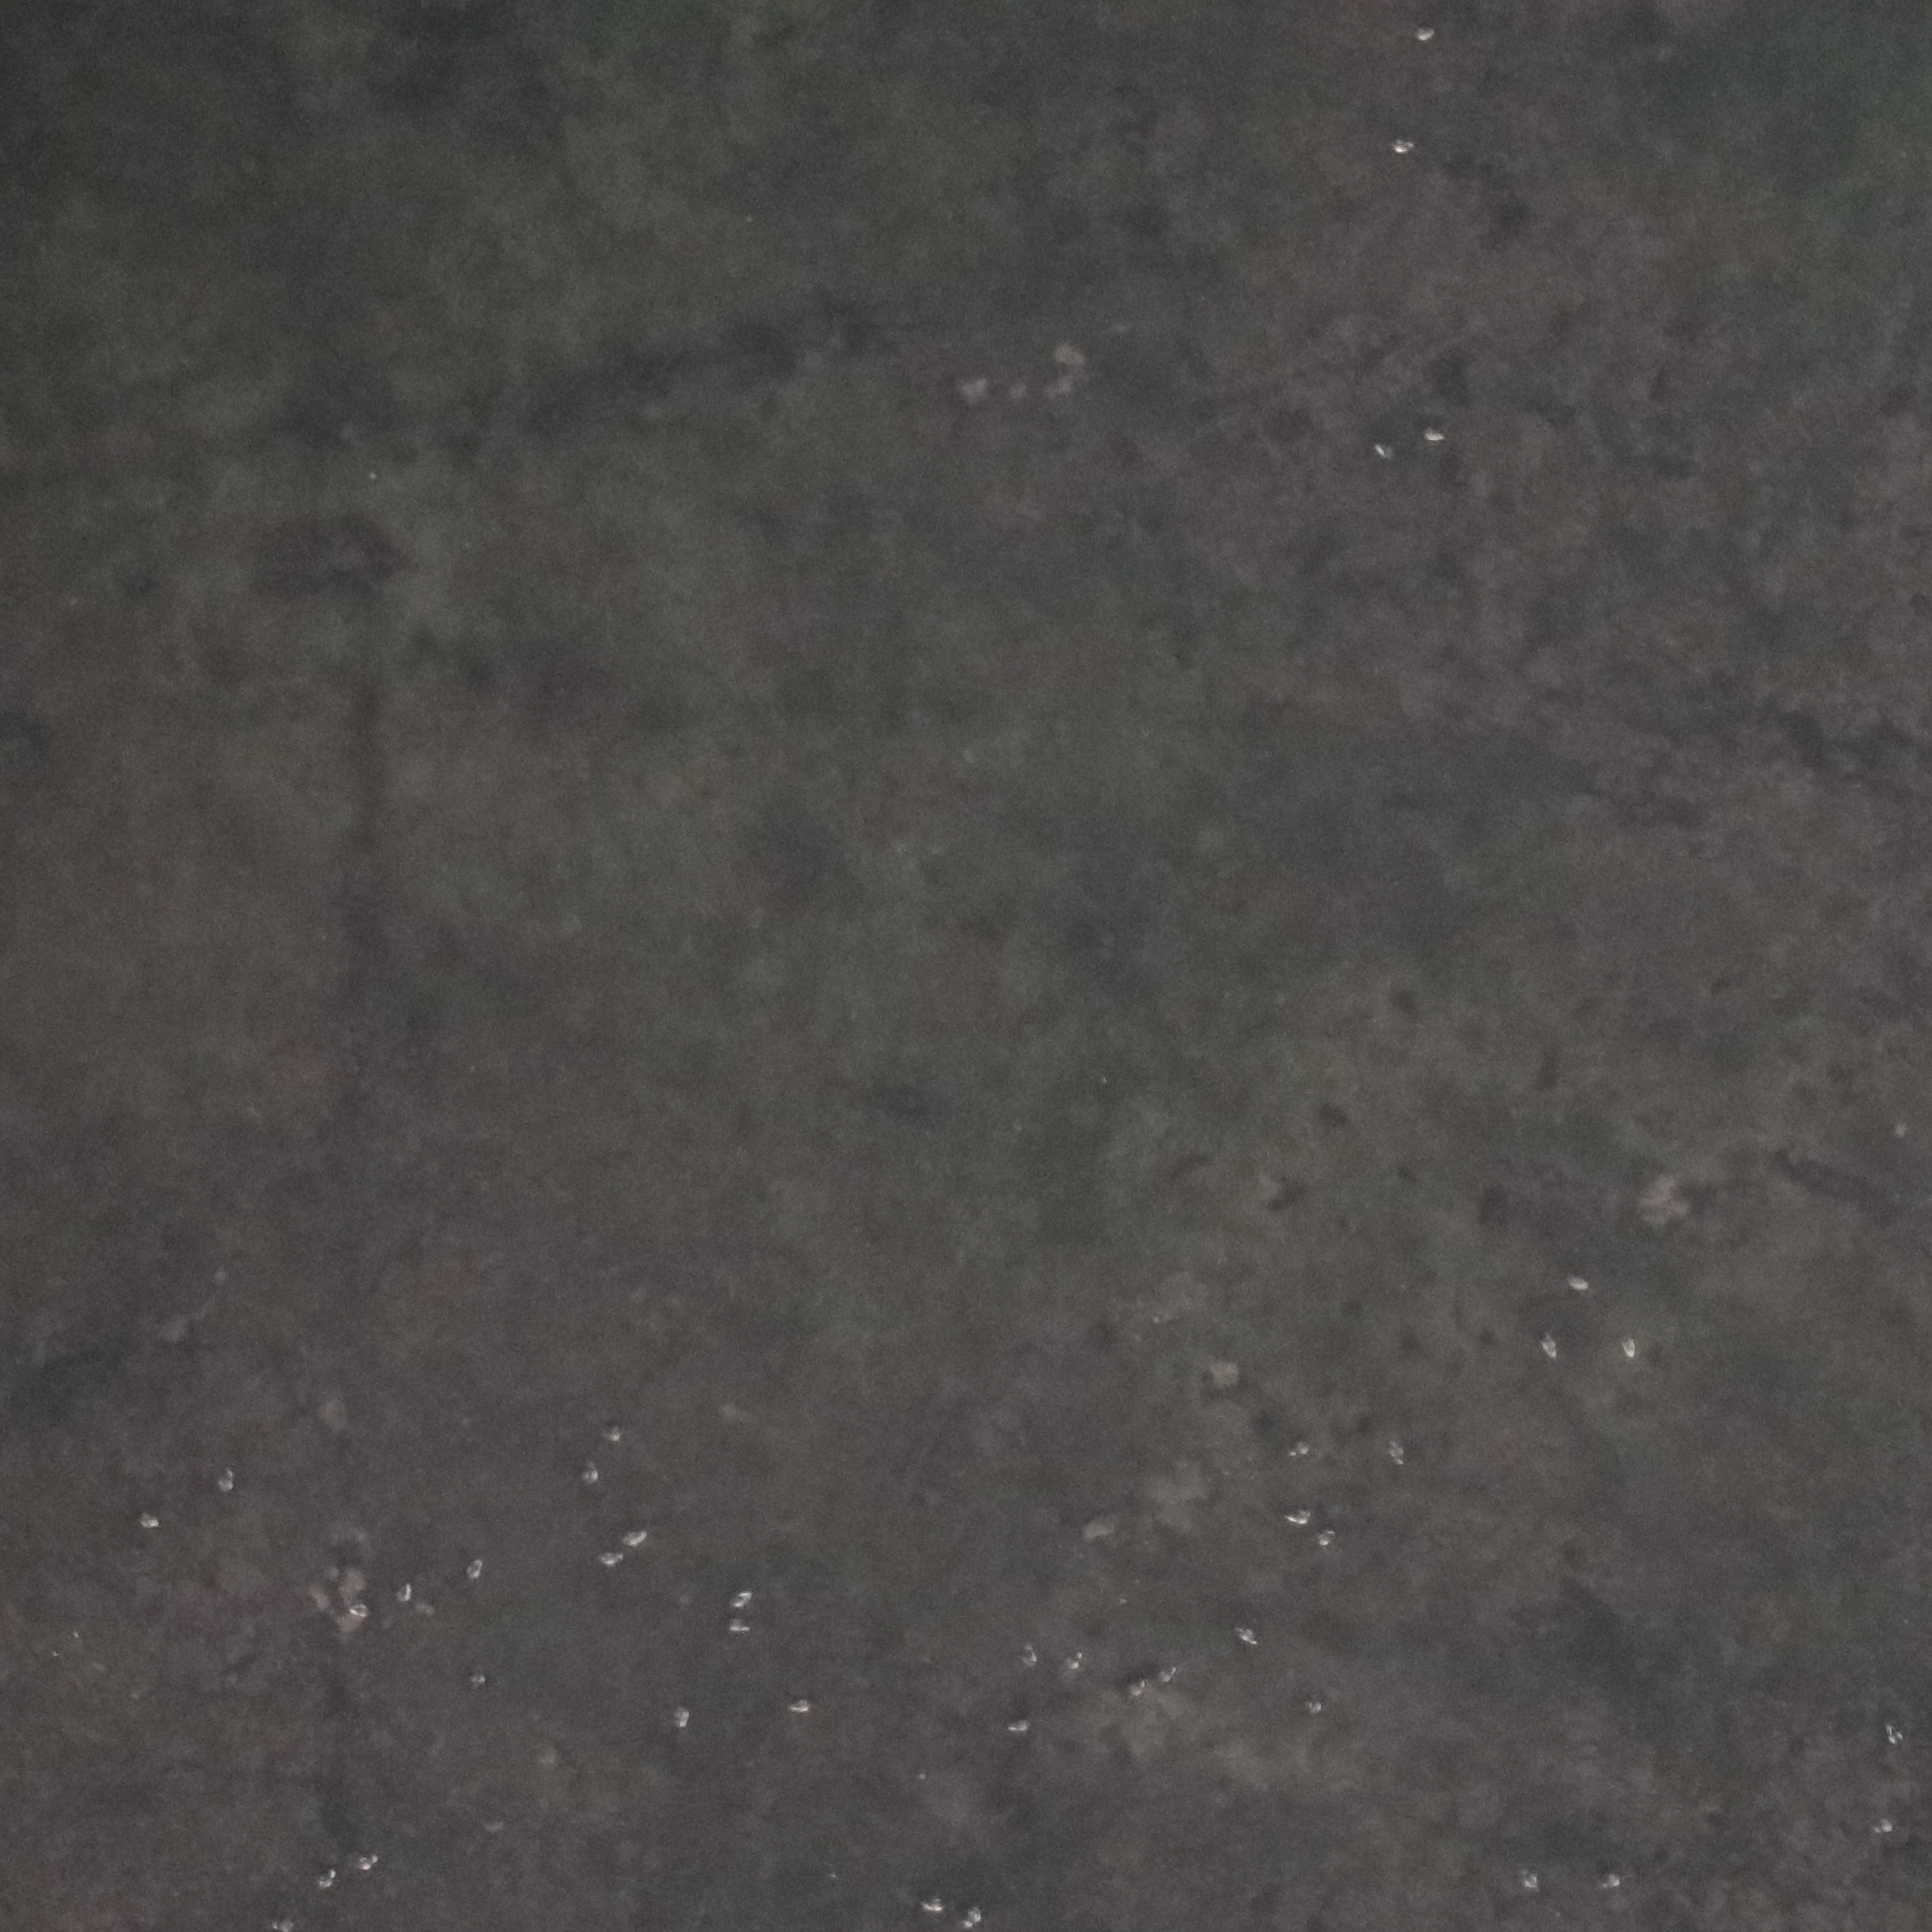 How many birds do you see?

40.